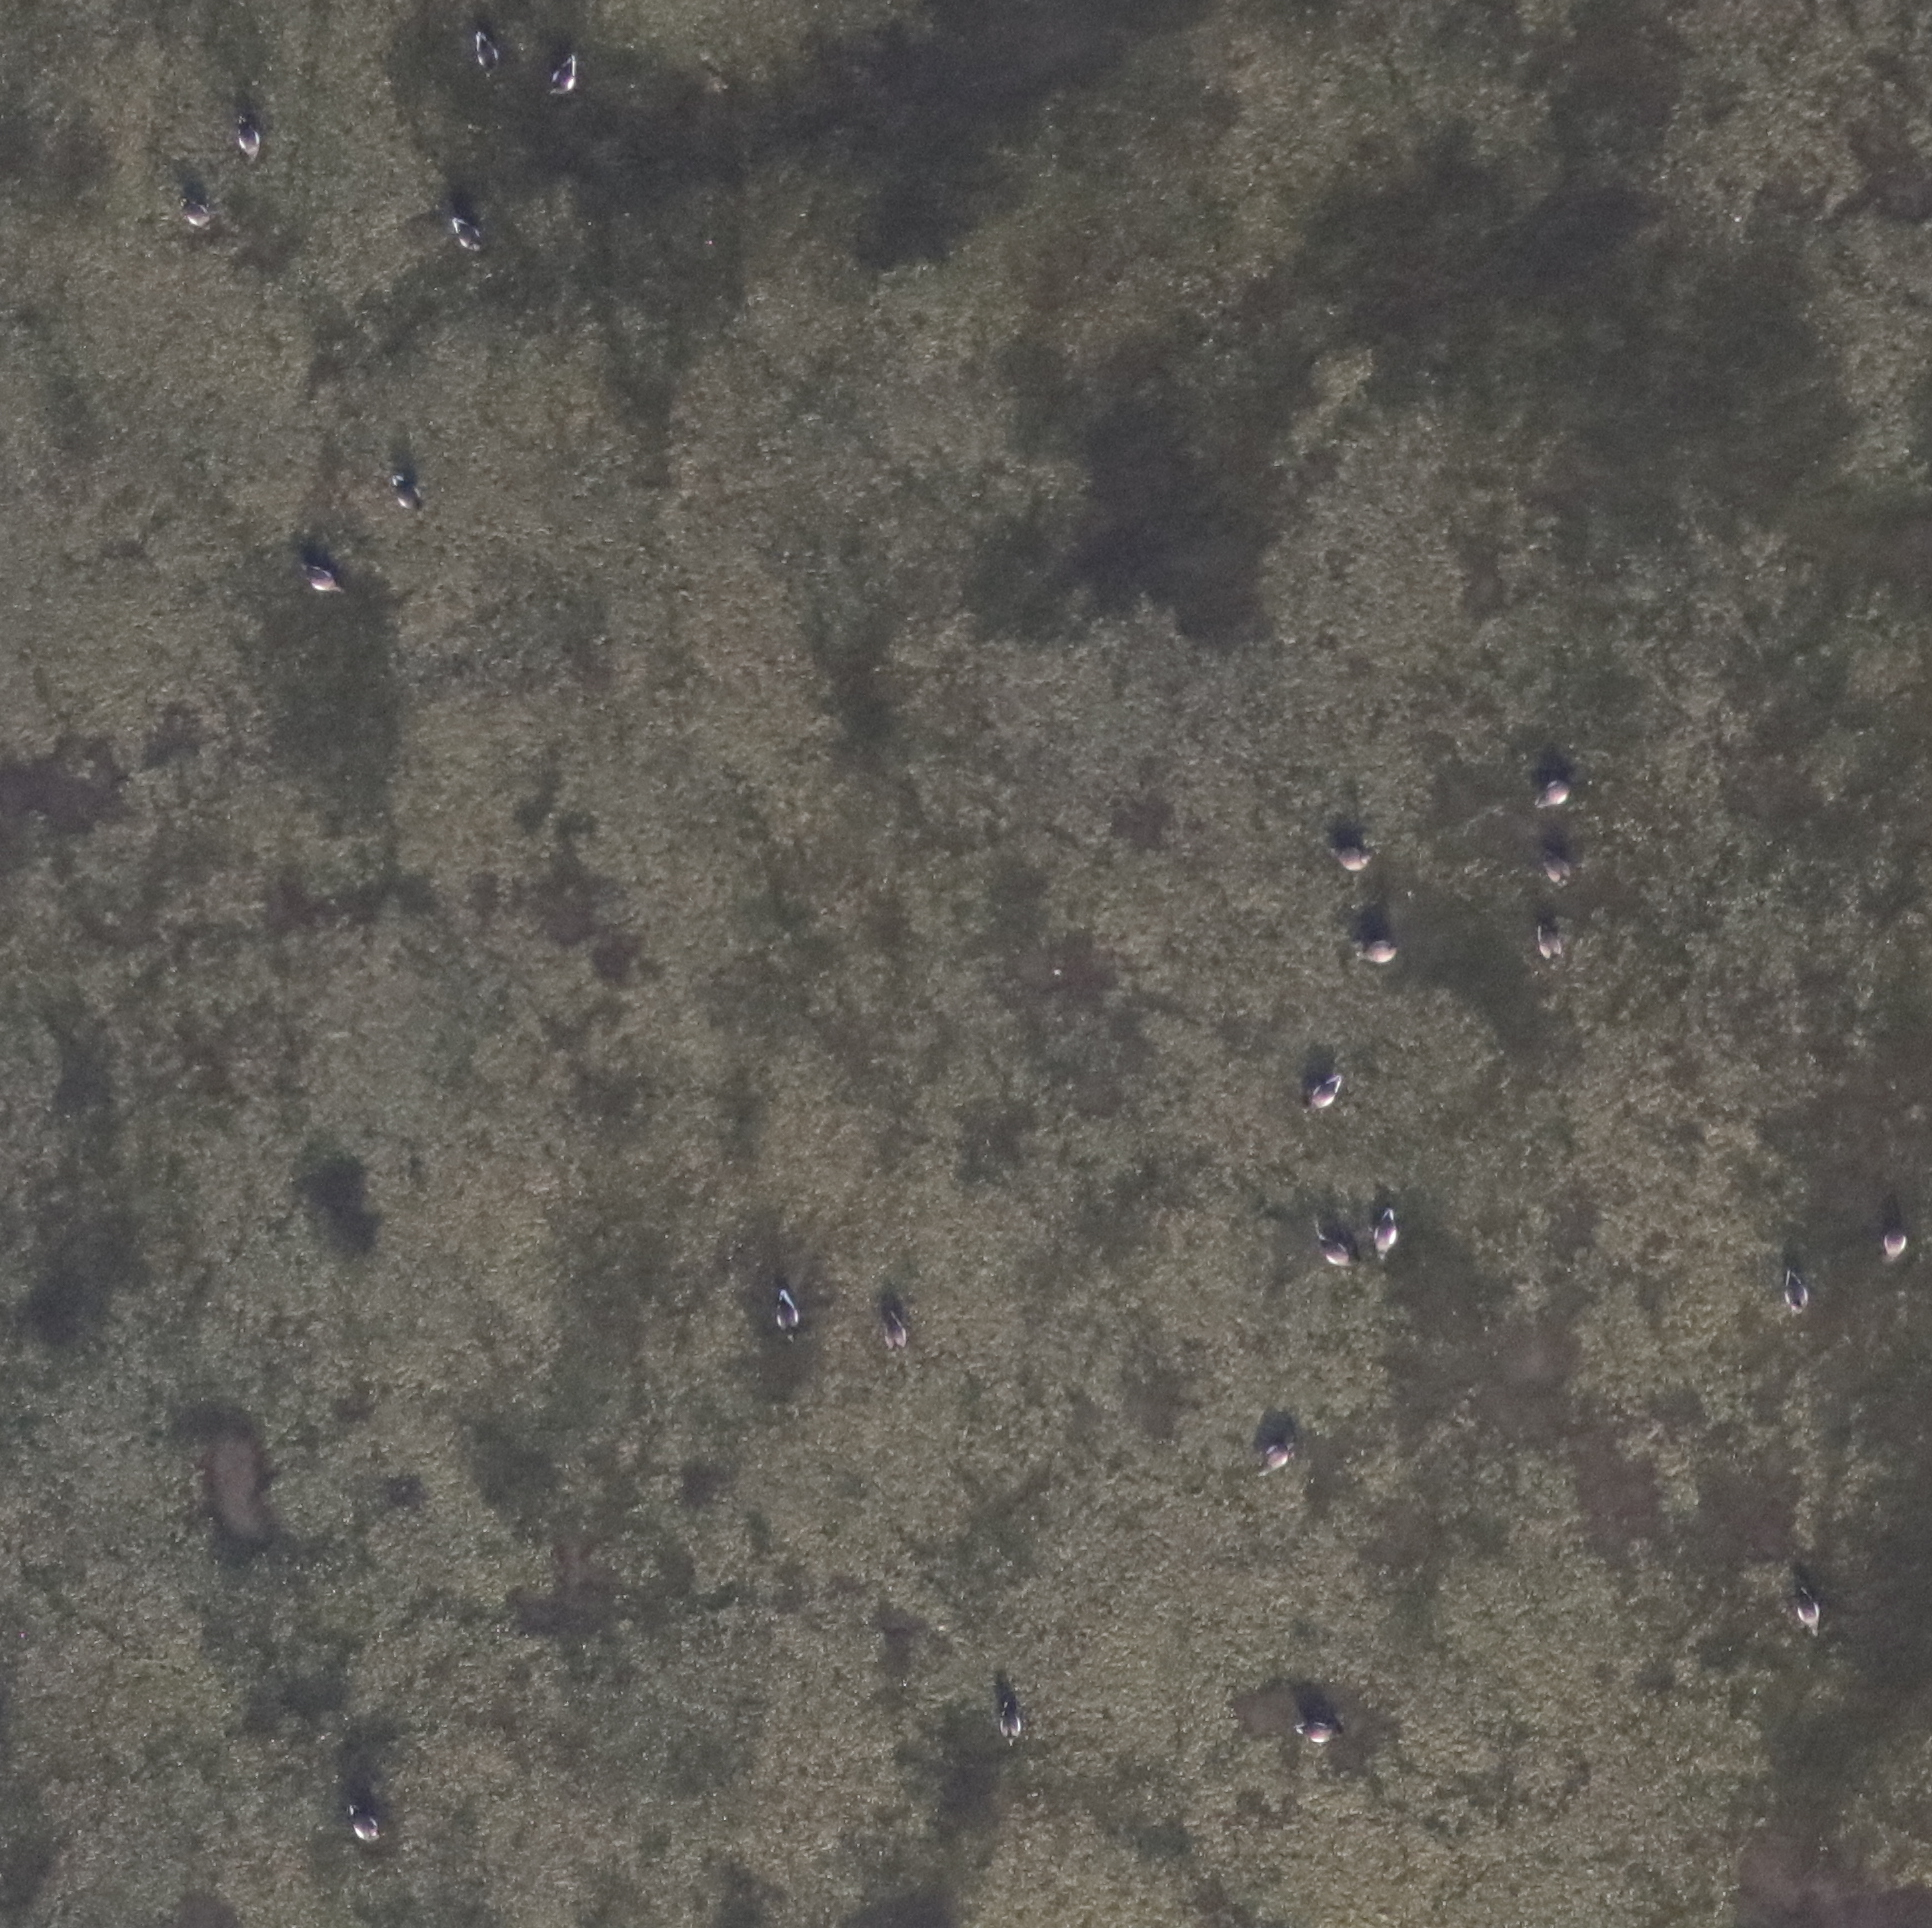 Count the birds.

24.